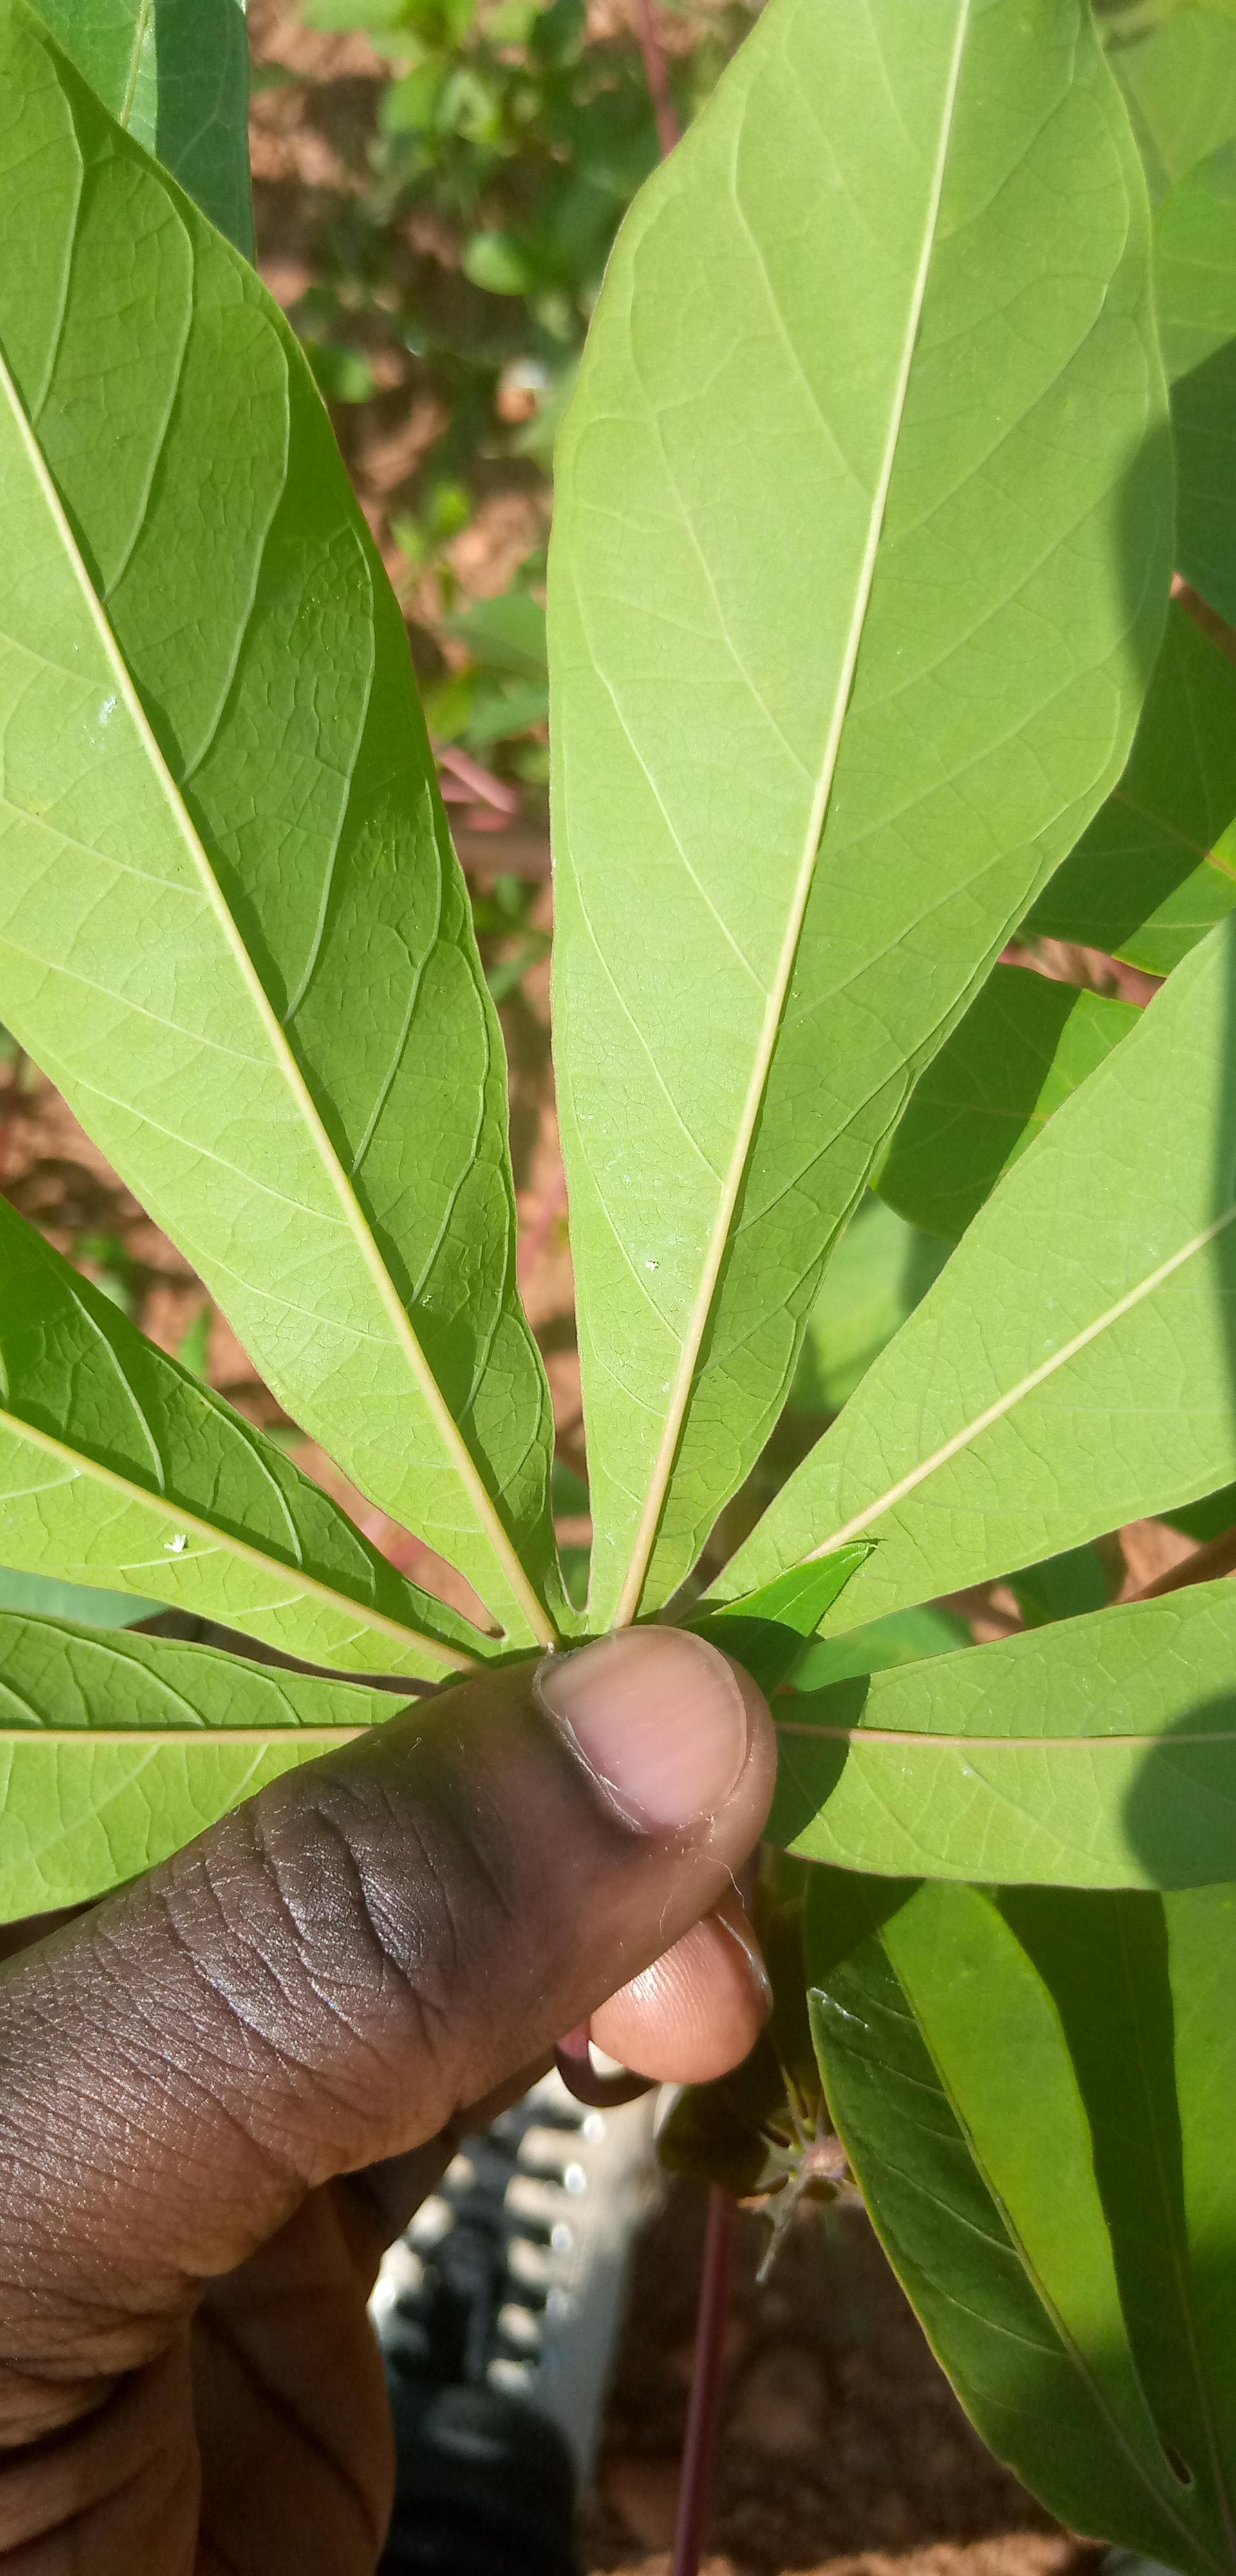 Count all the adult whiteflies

2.